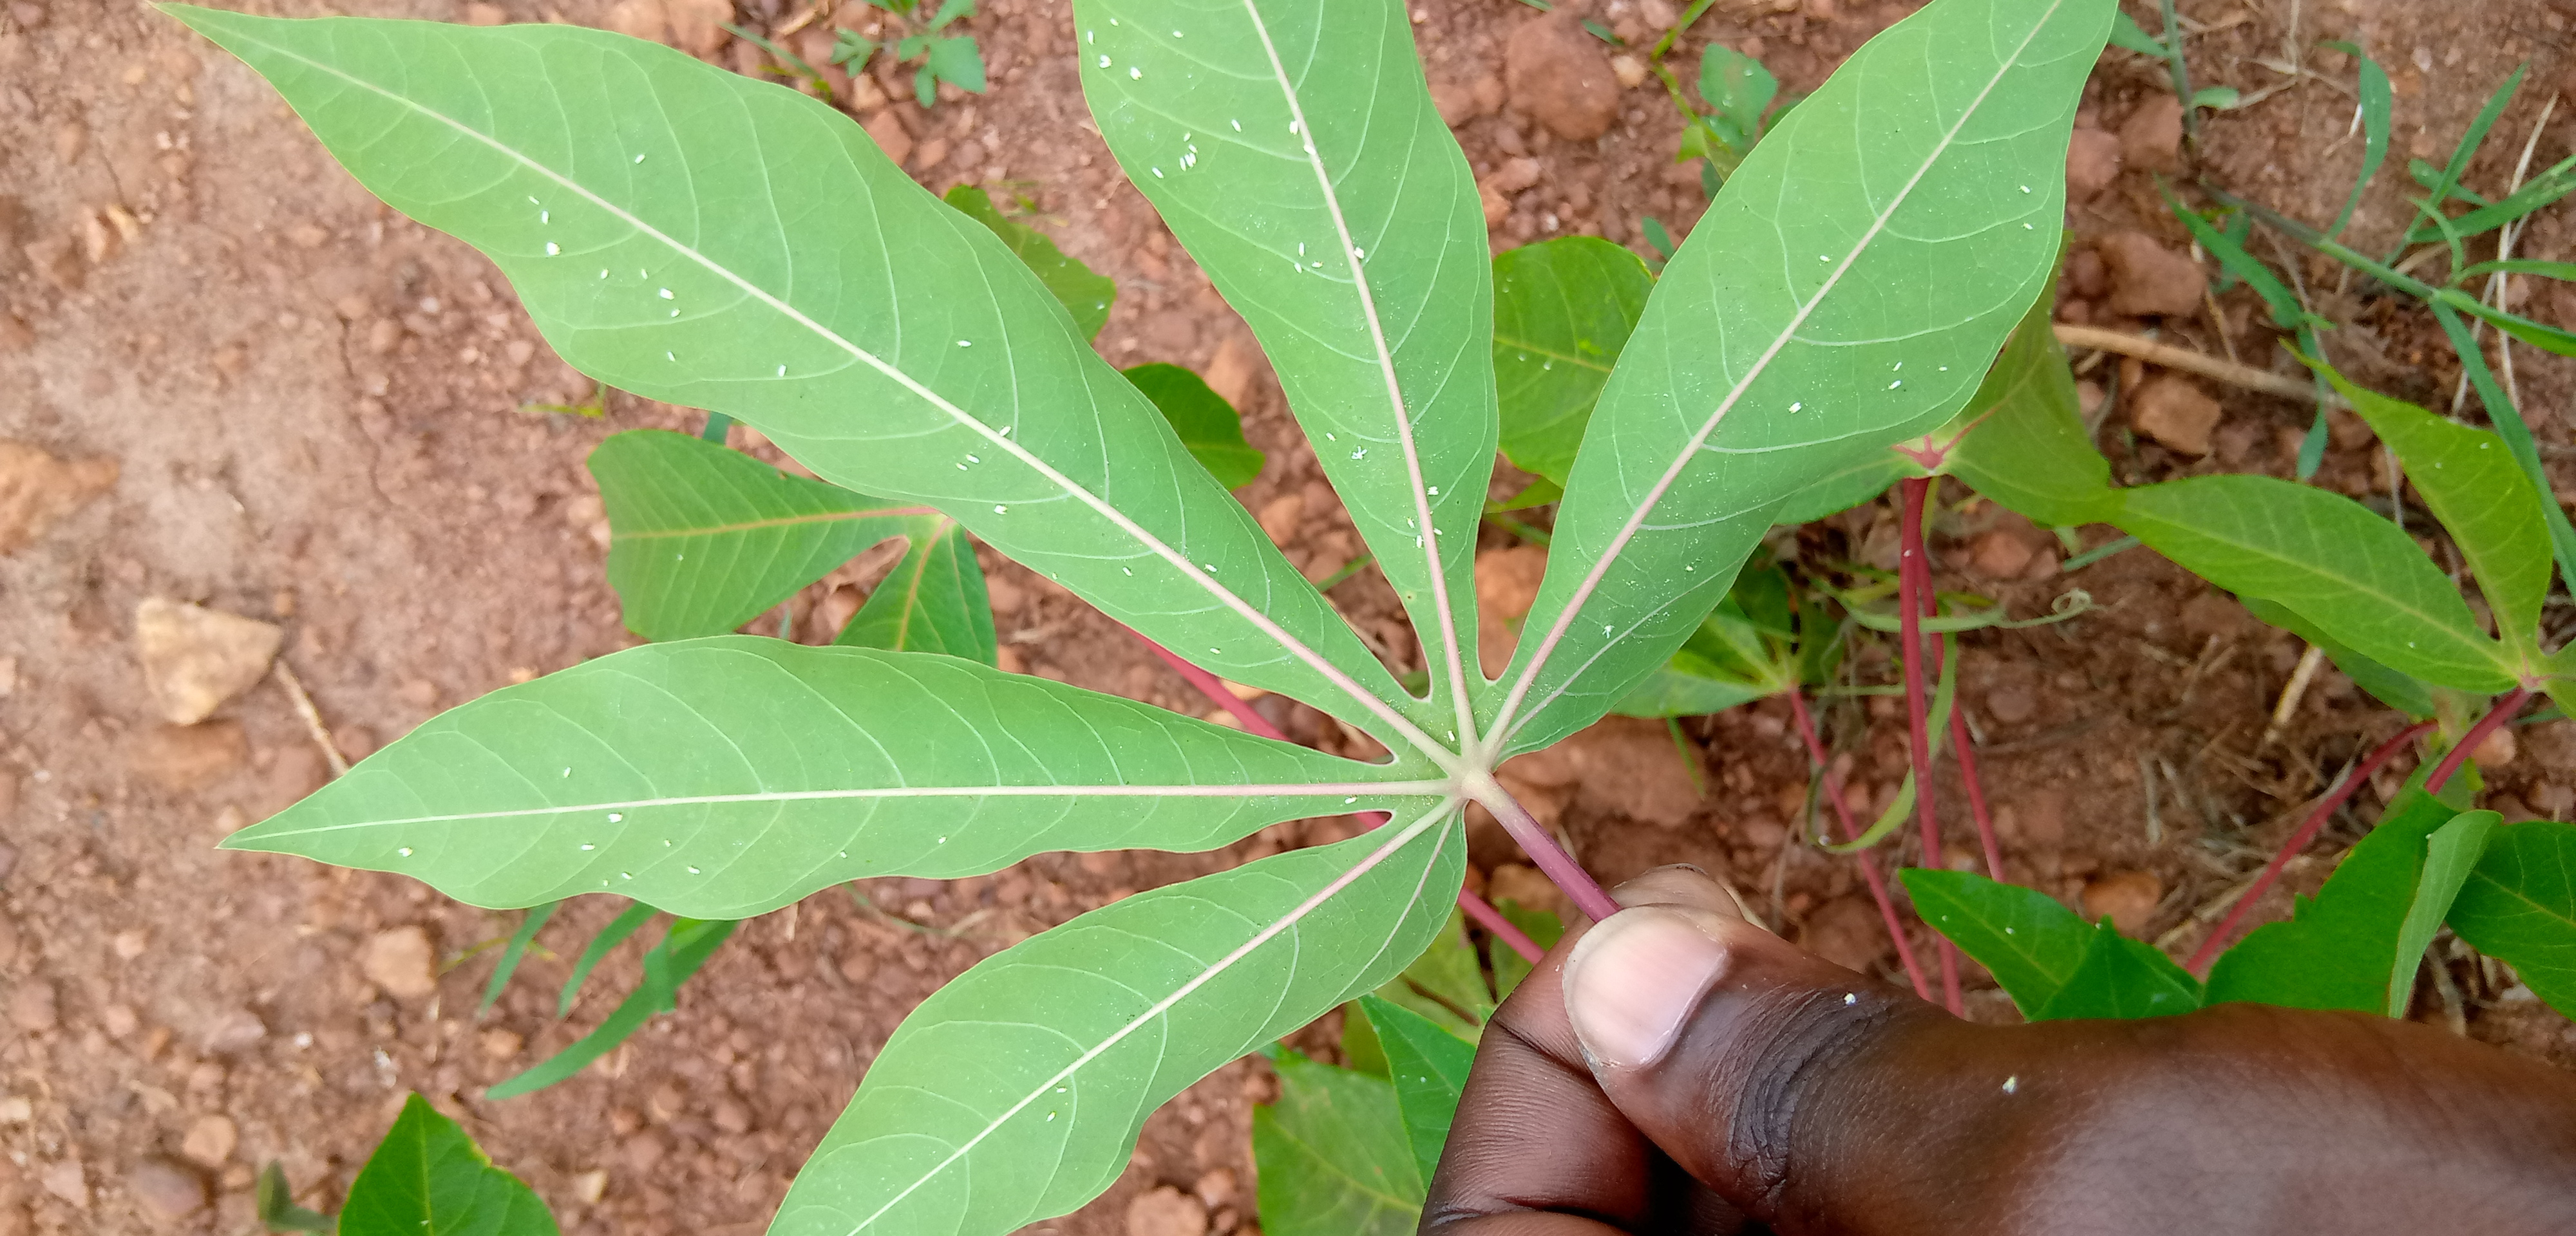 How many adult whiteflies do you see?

75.